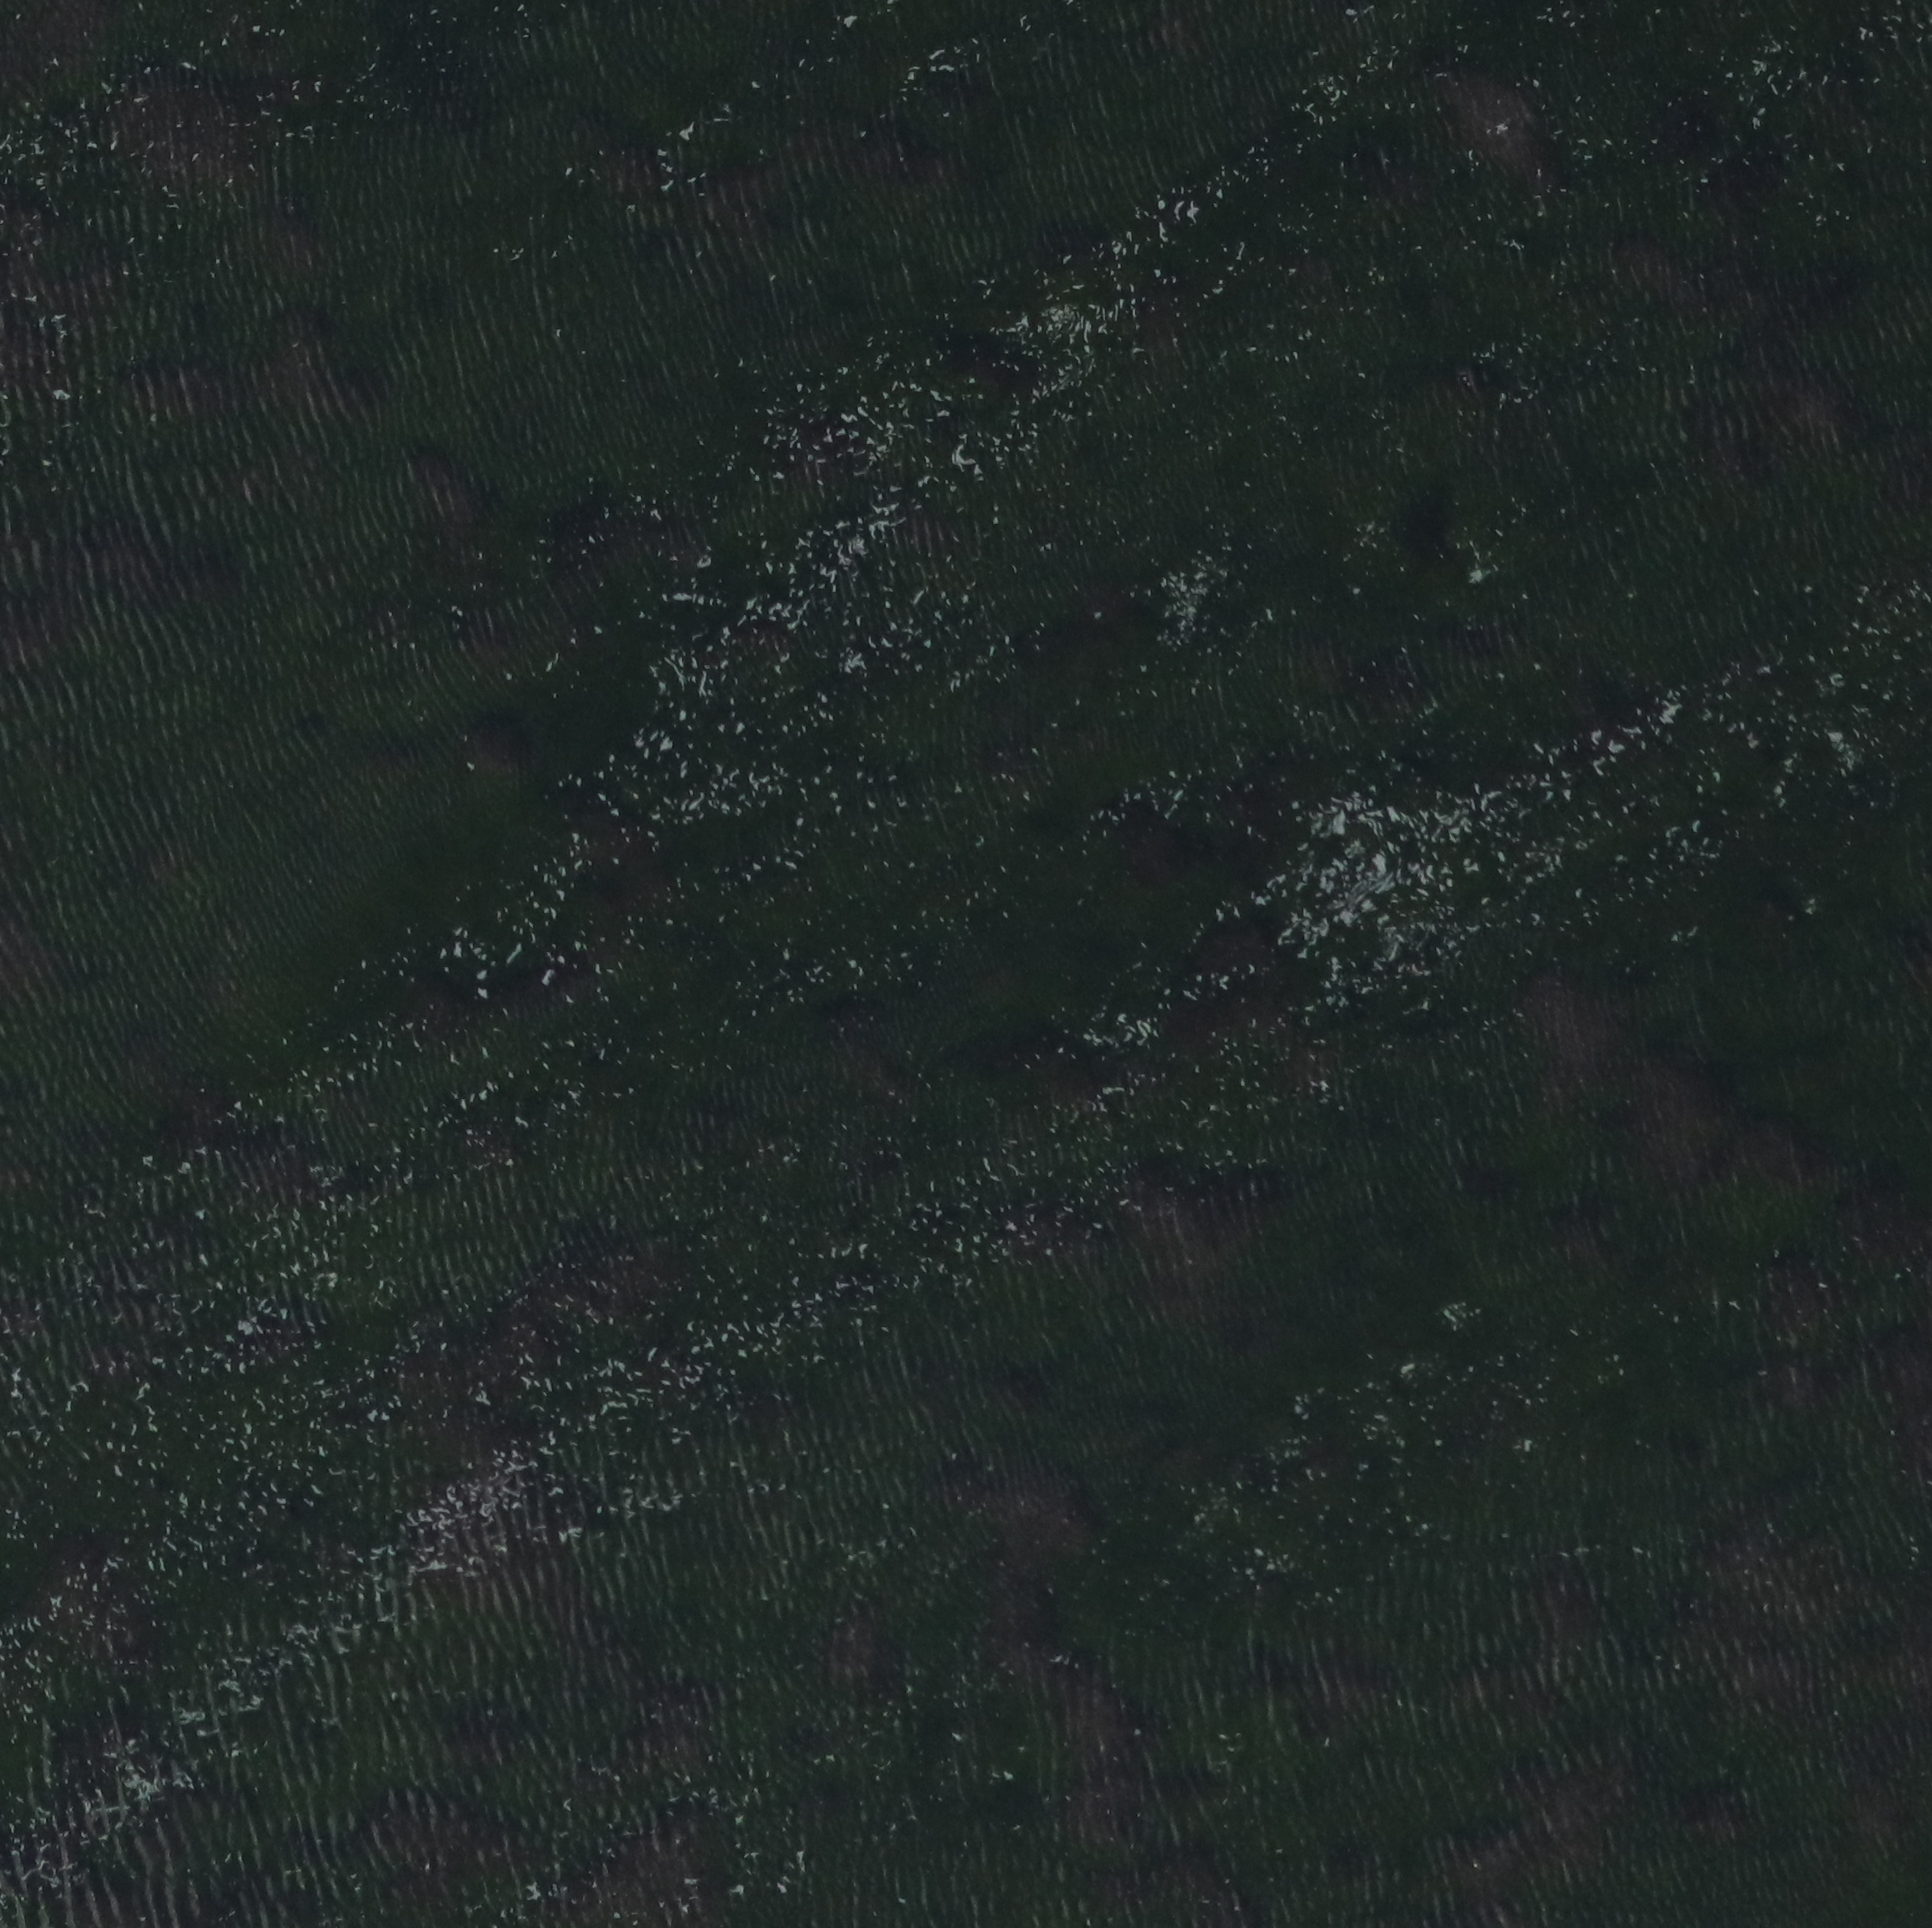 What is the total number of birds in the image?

0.